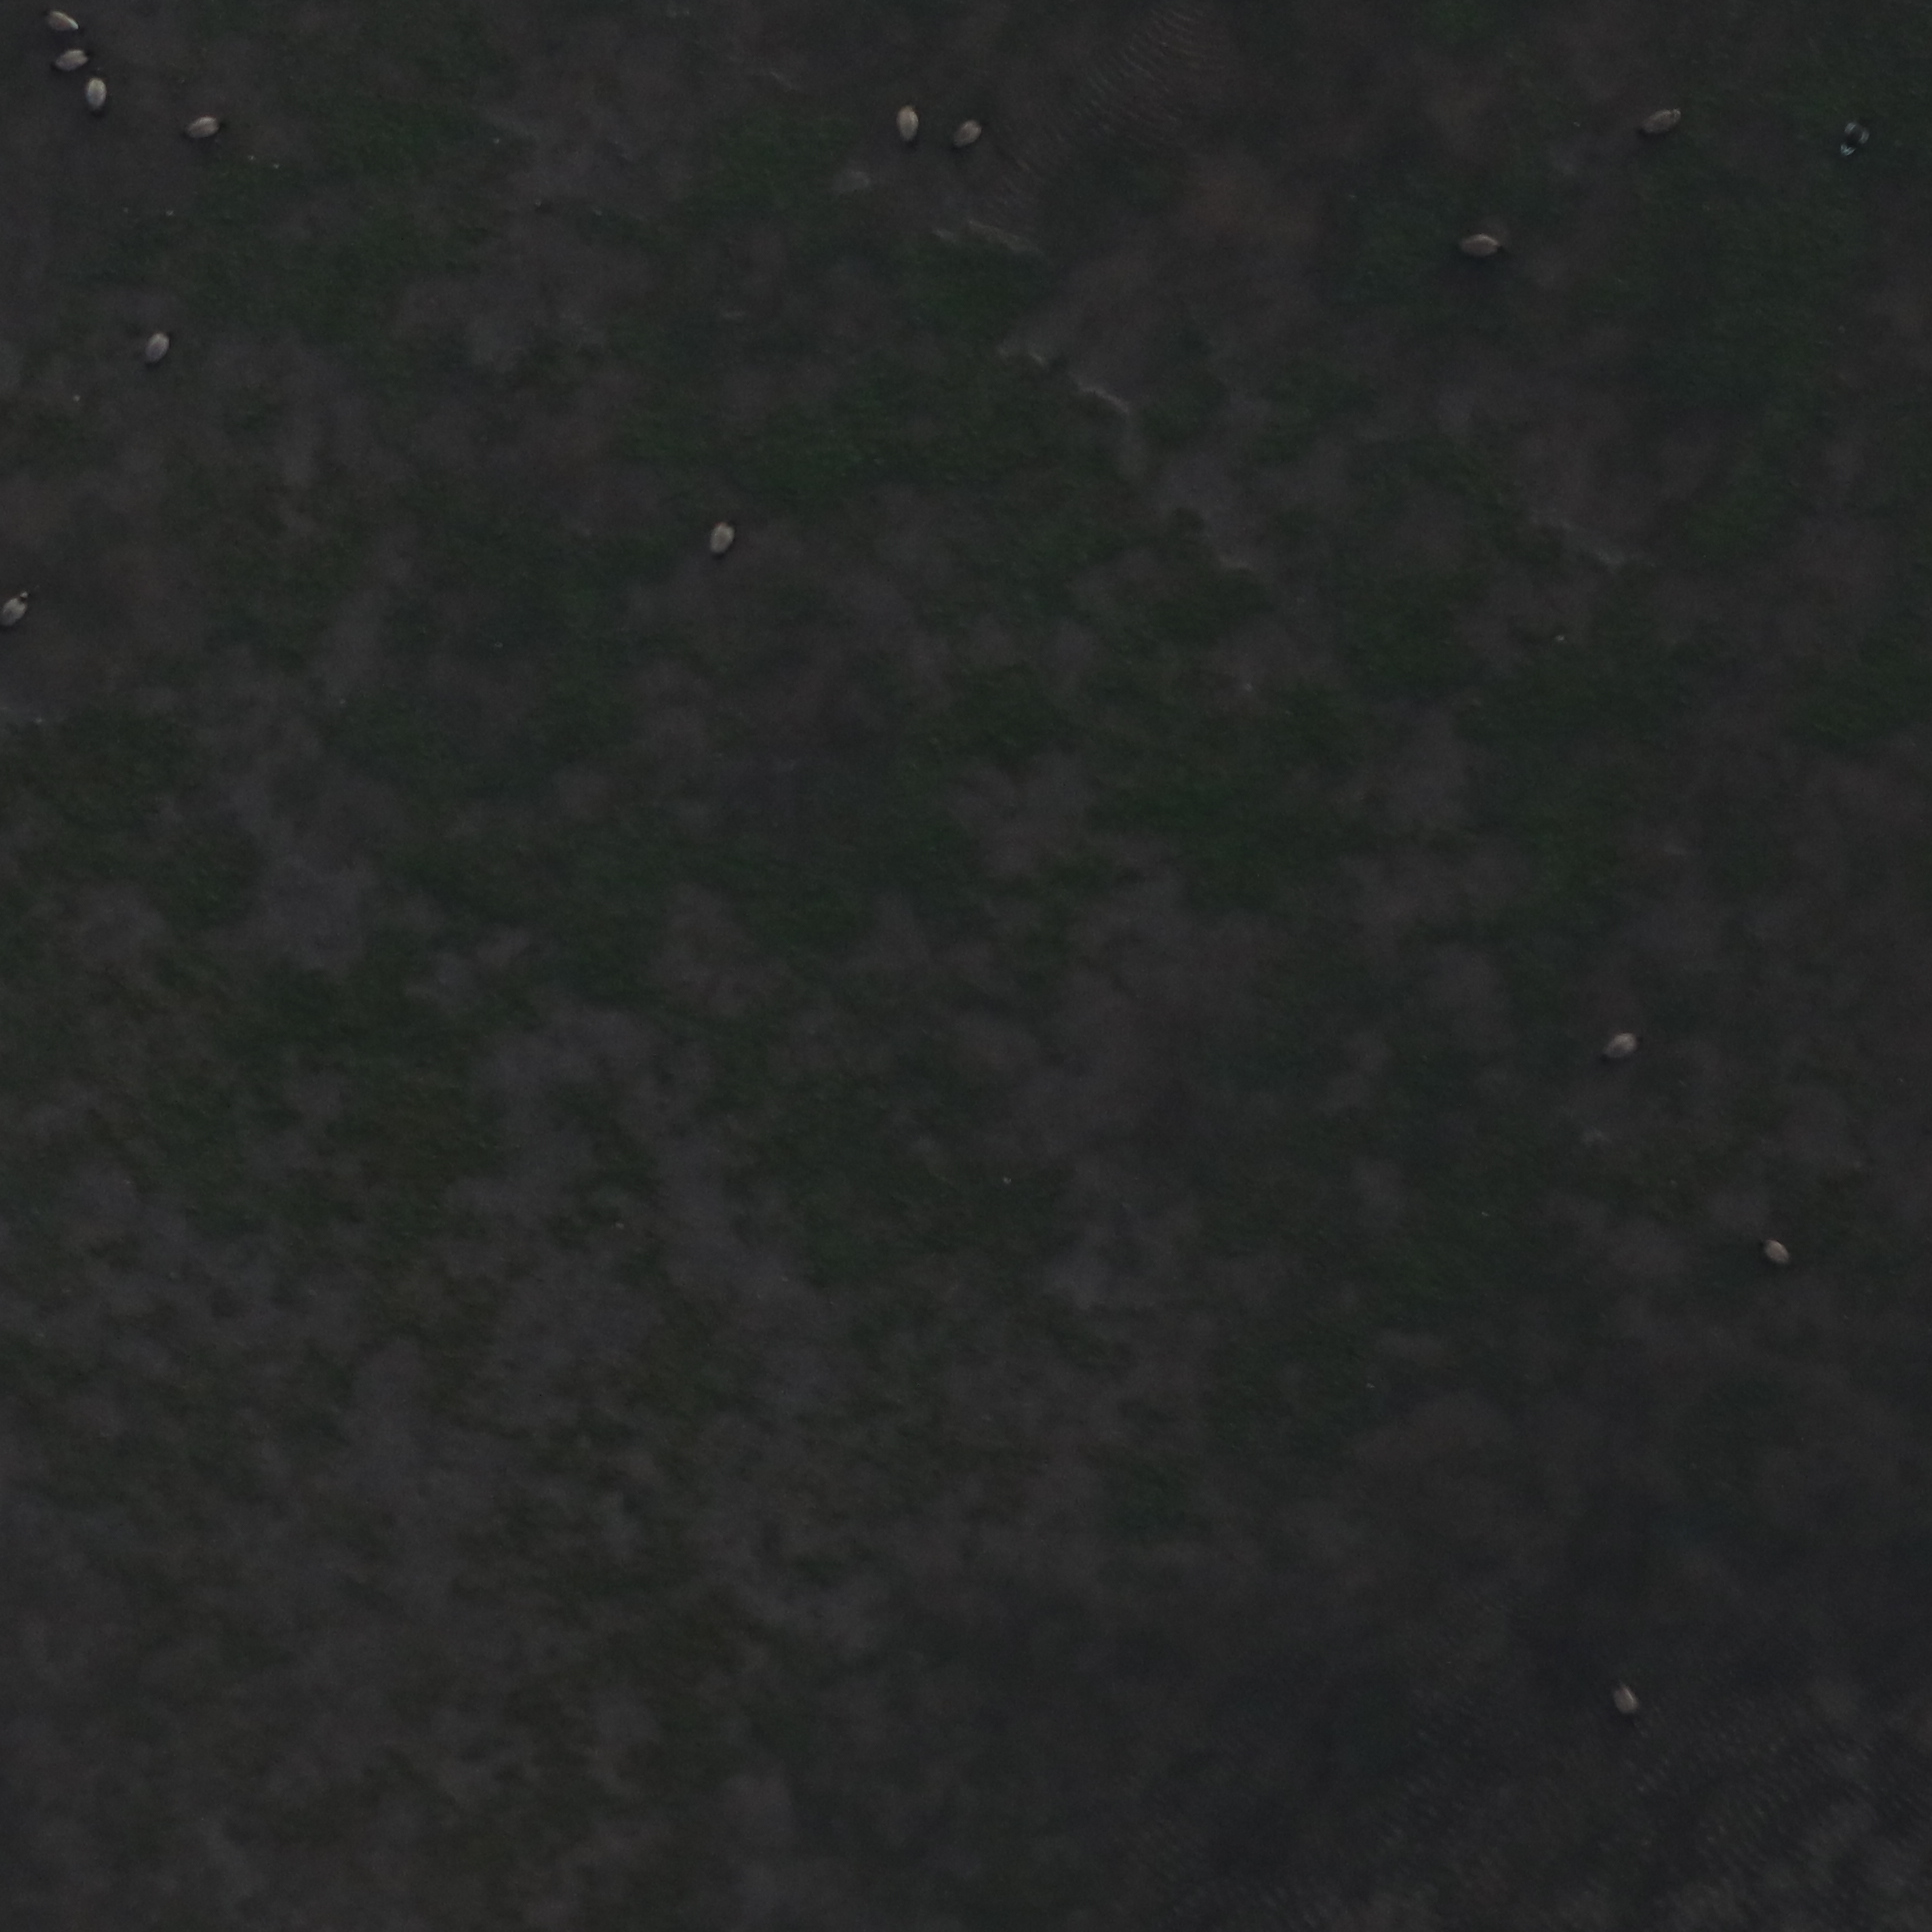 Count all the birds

15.